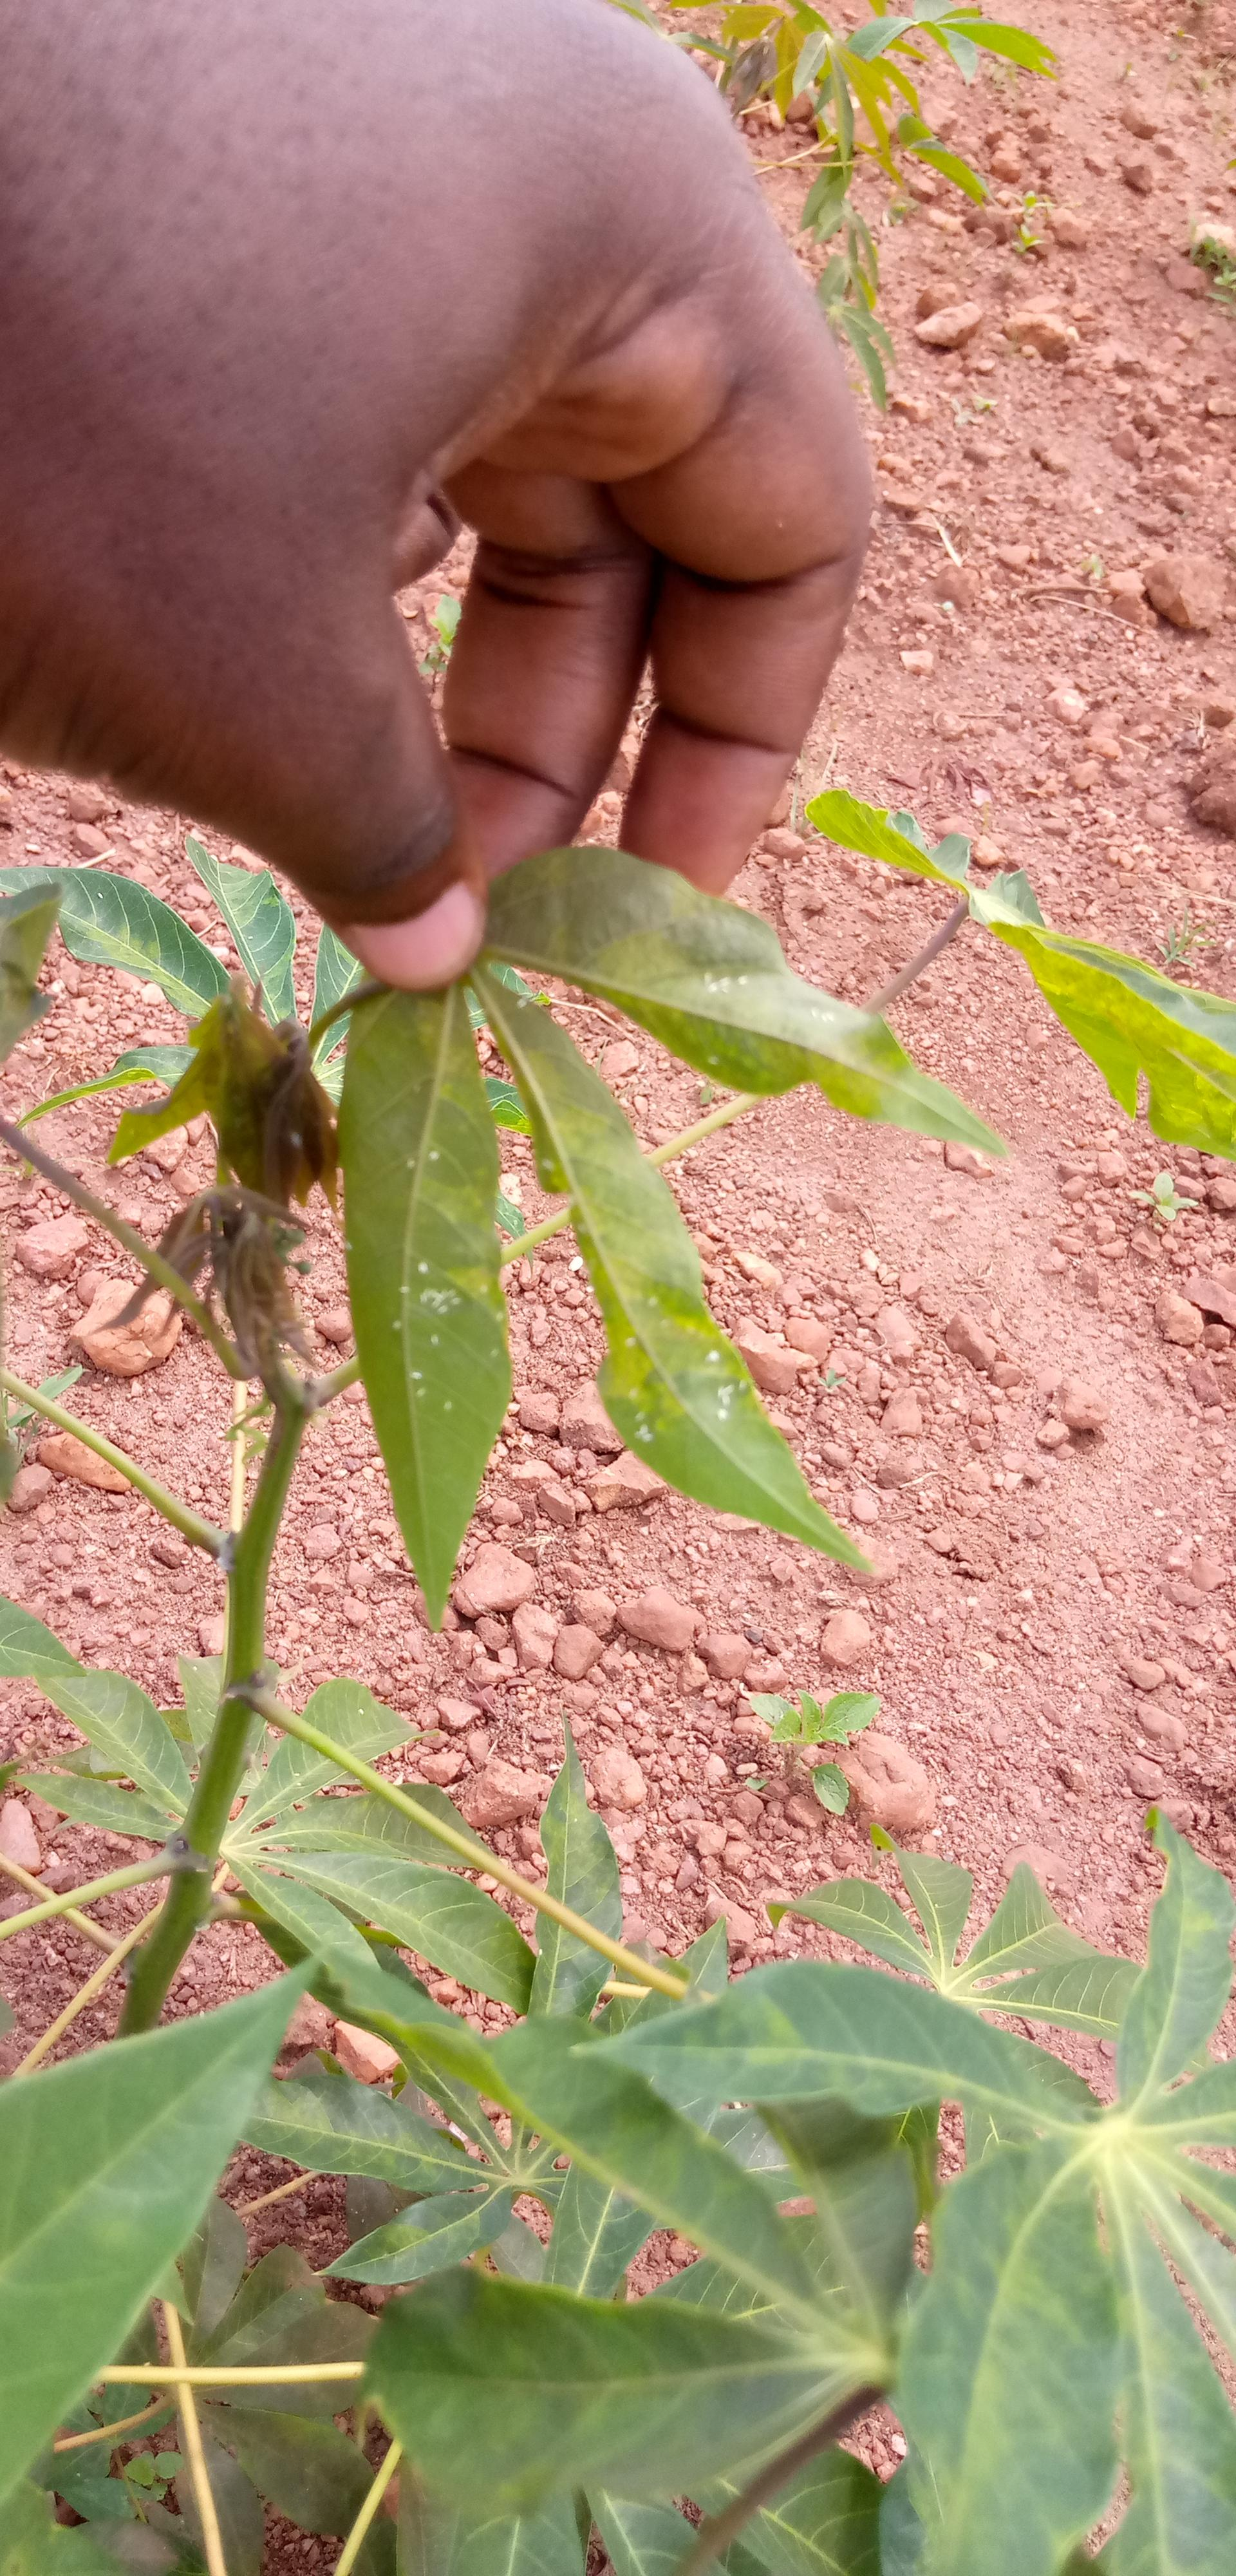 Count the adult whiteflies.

4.